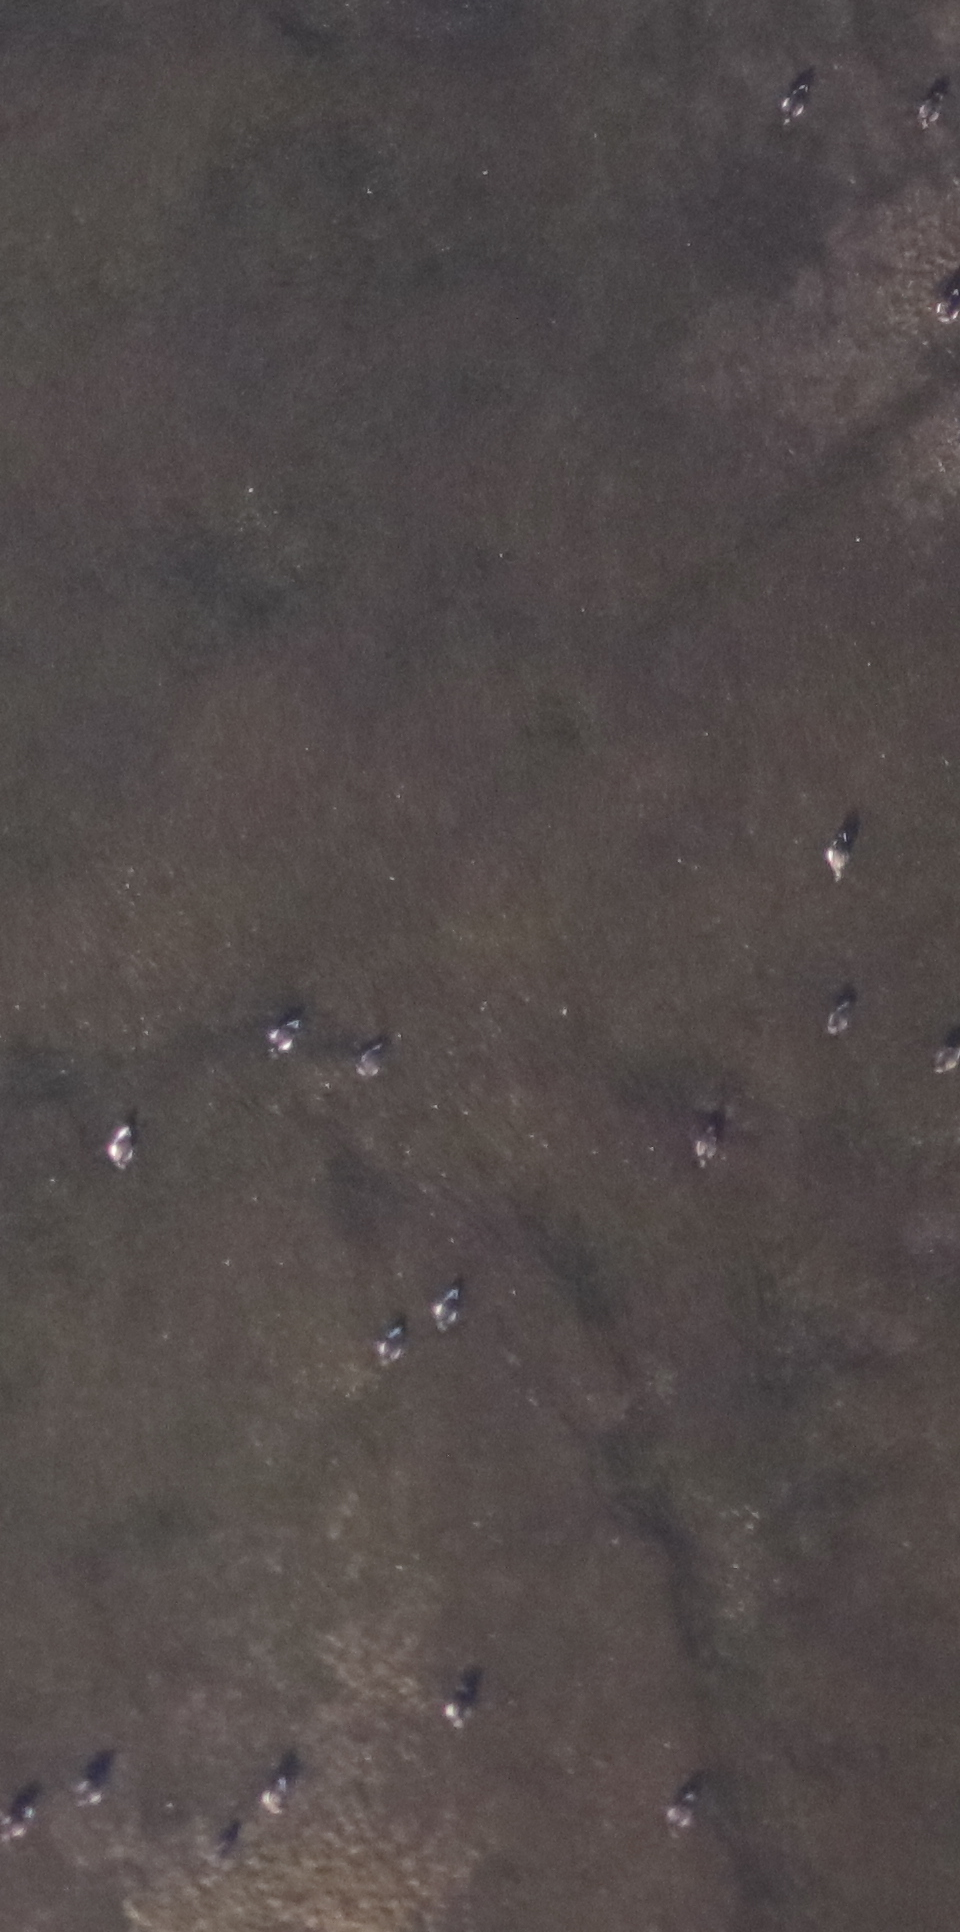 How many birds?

18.